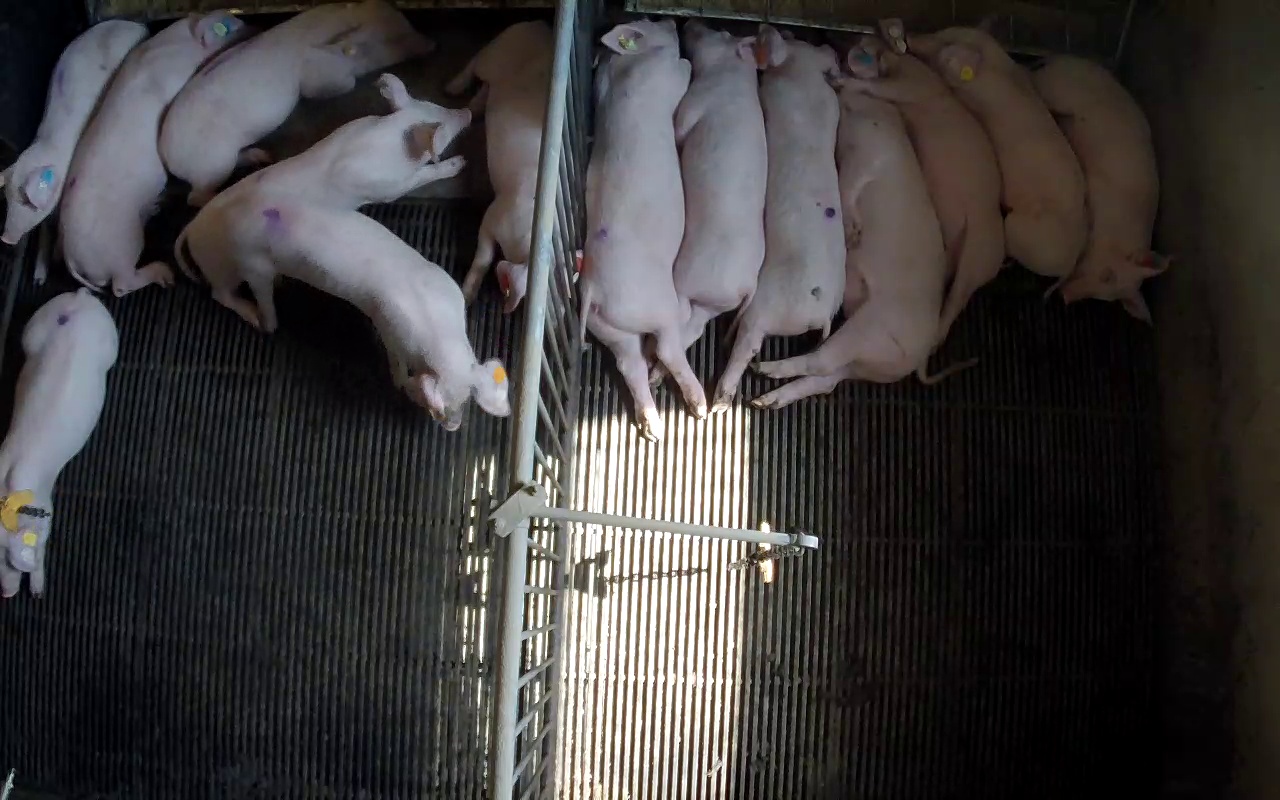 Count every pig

14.